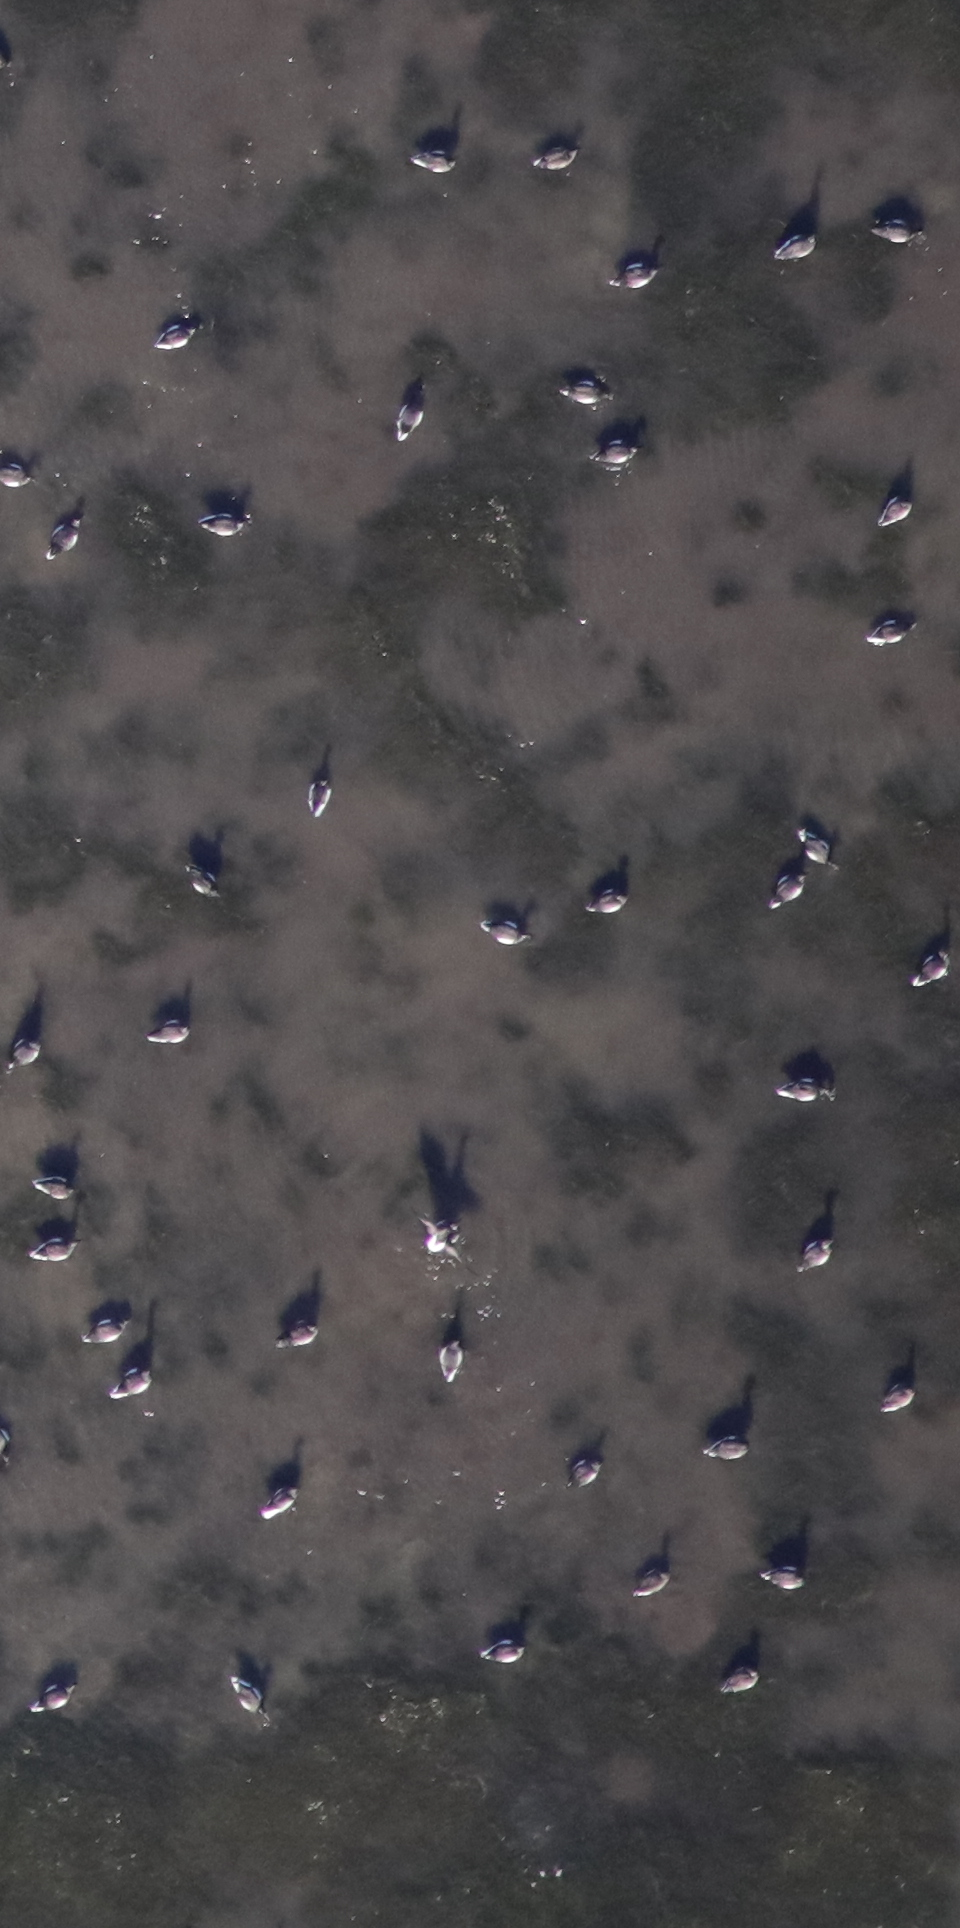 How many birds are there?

42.